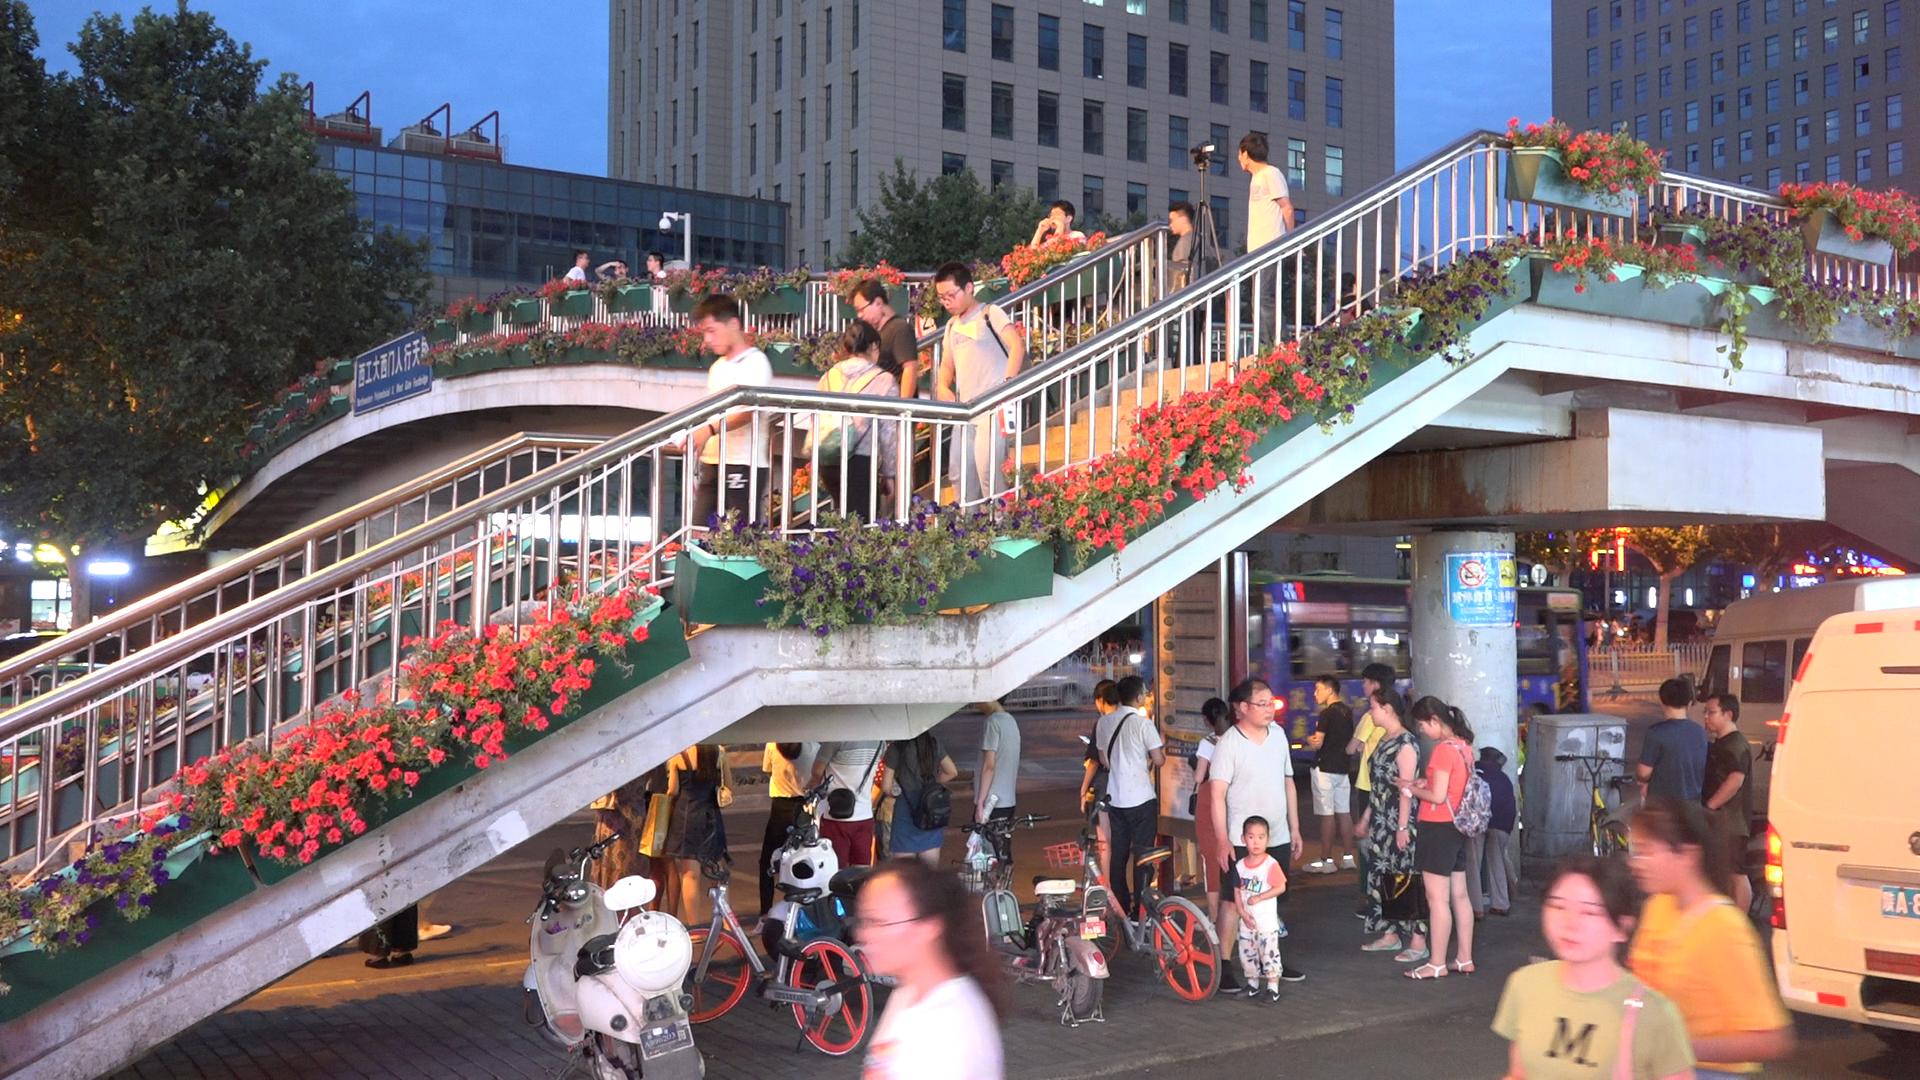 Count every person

43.